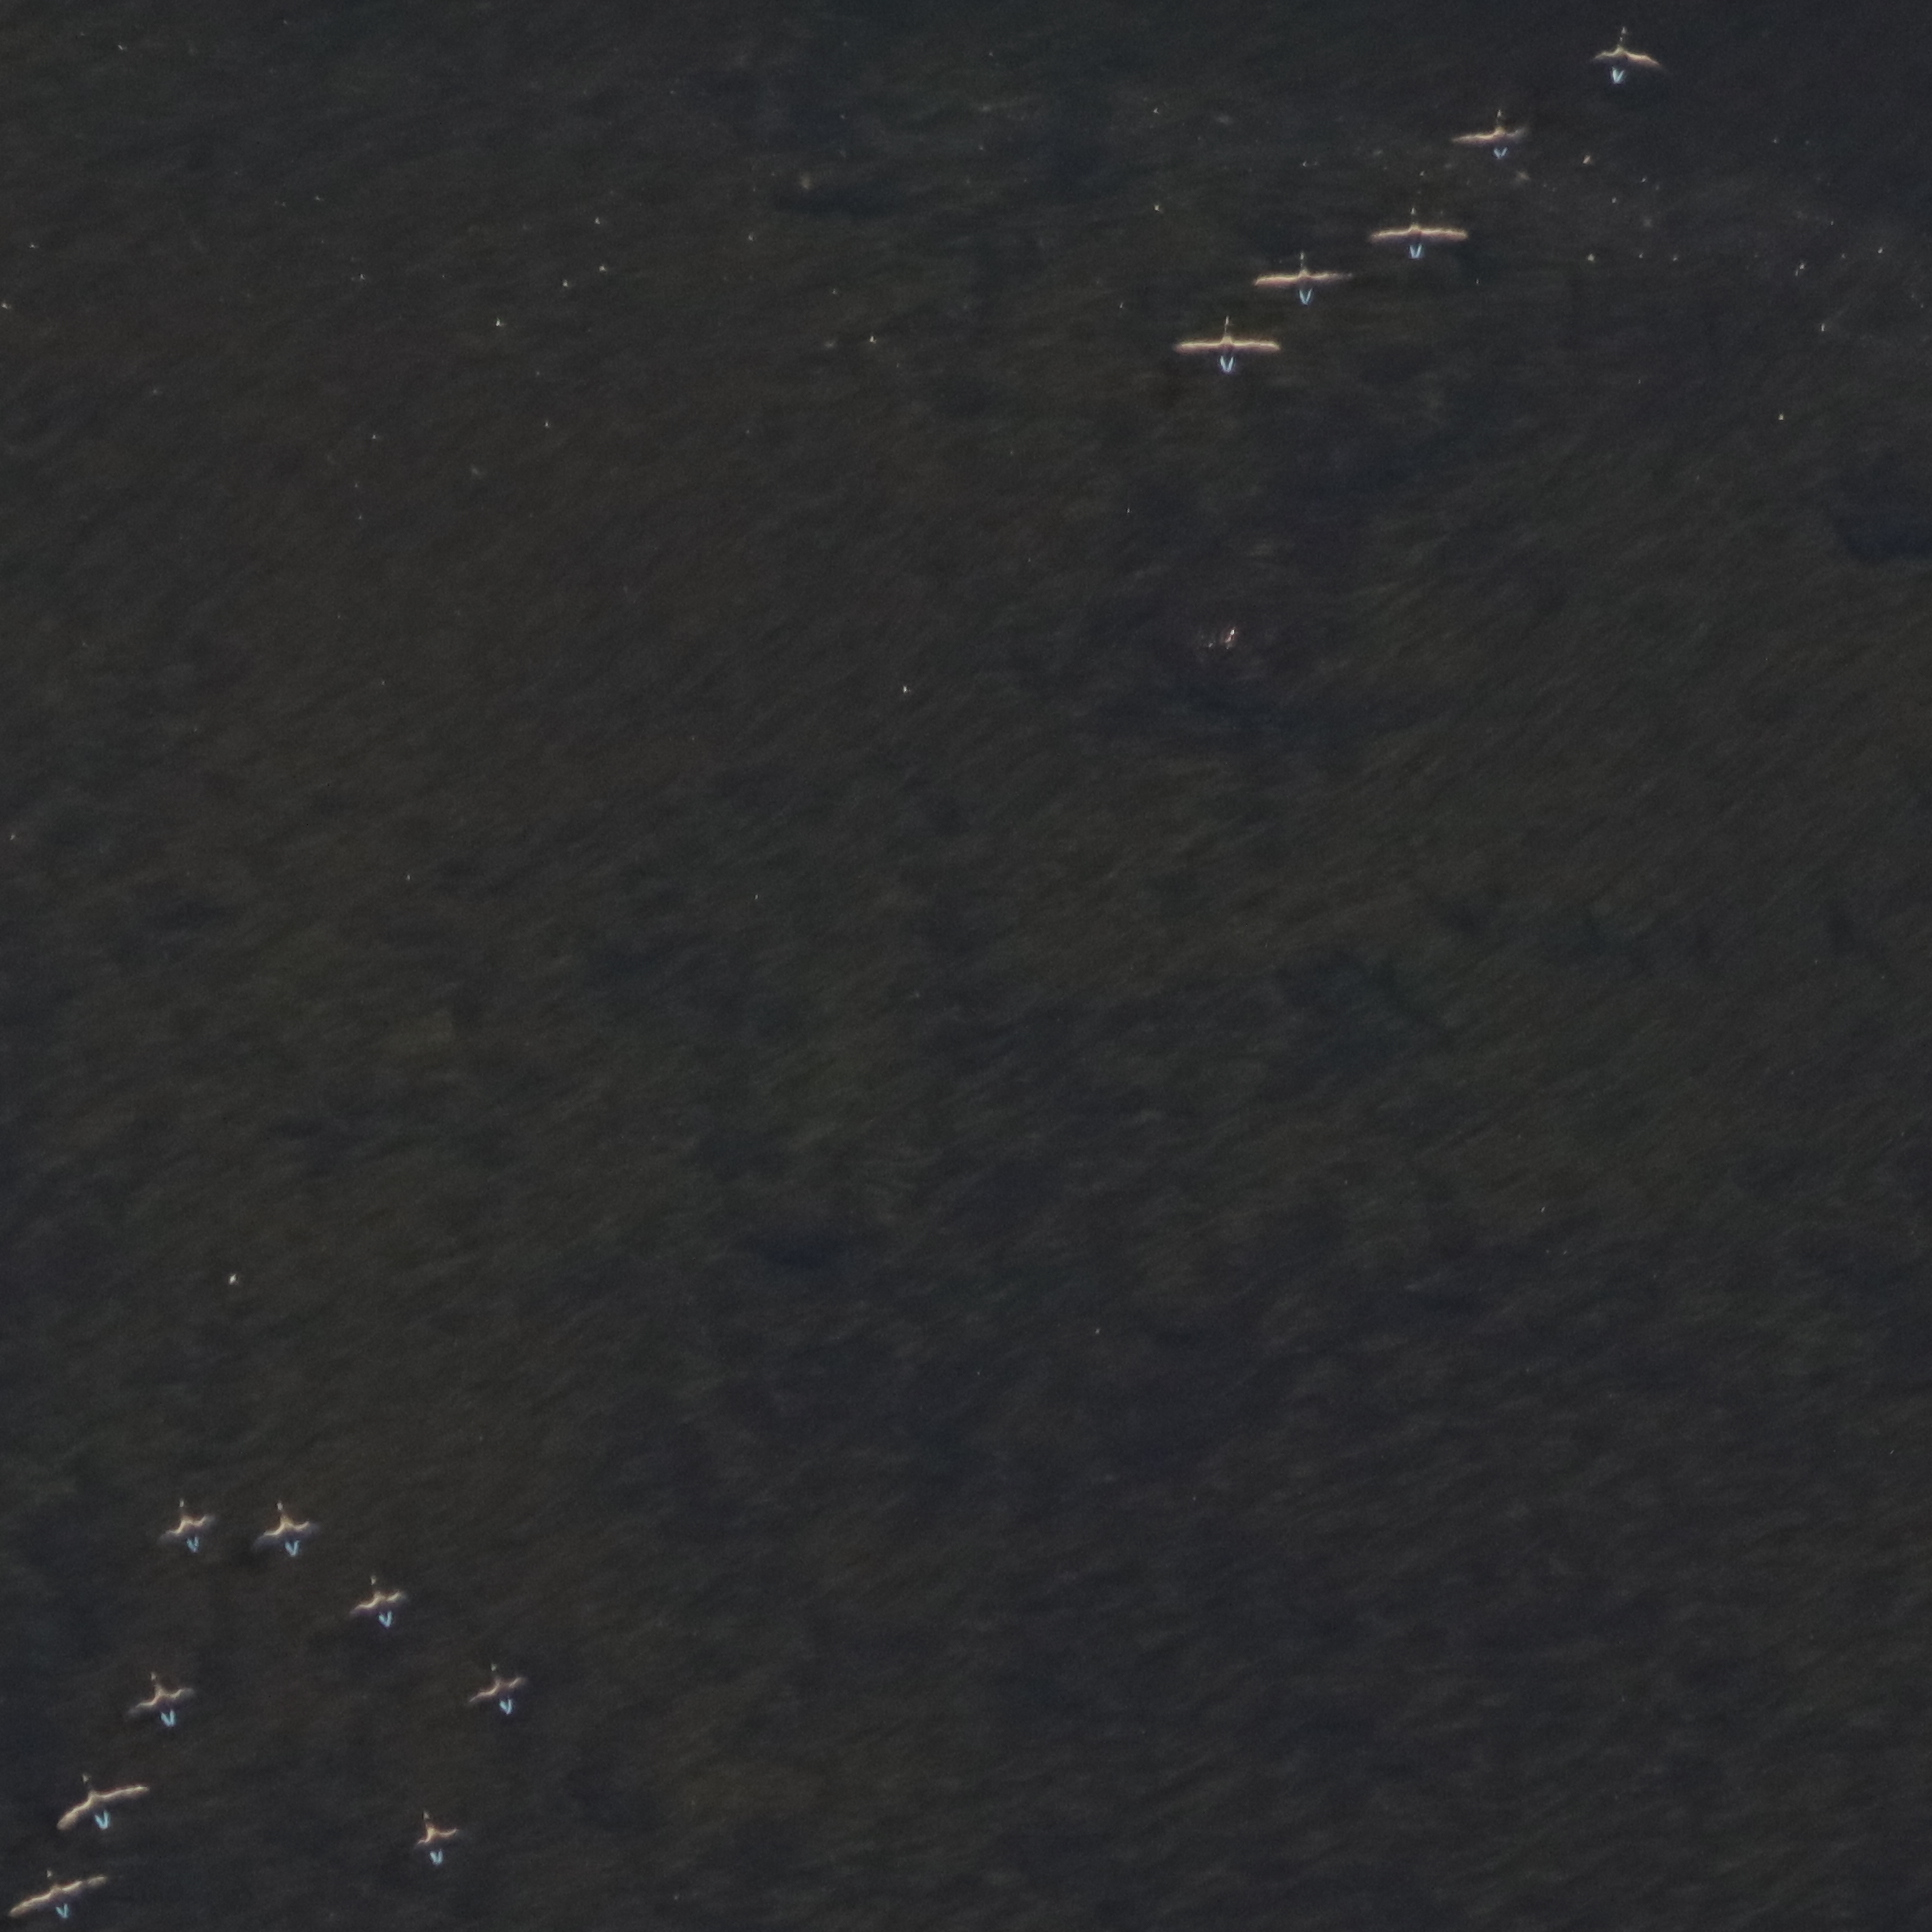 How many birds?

13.